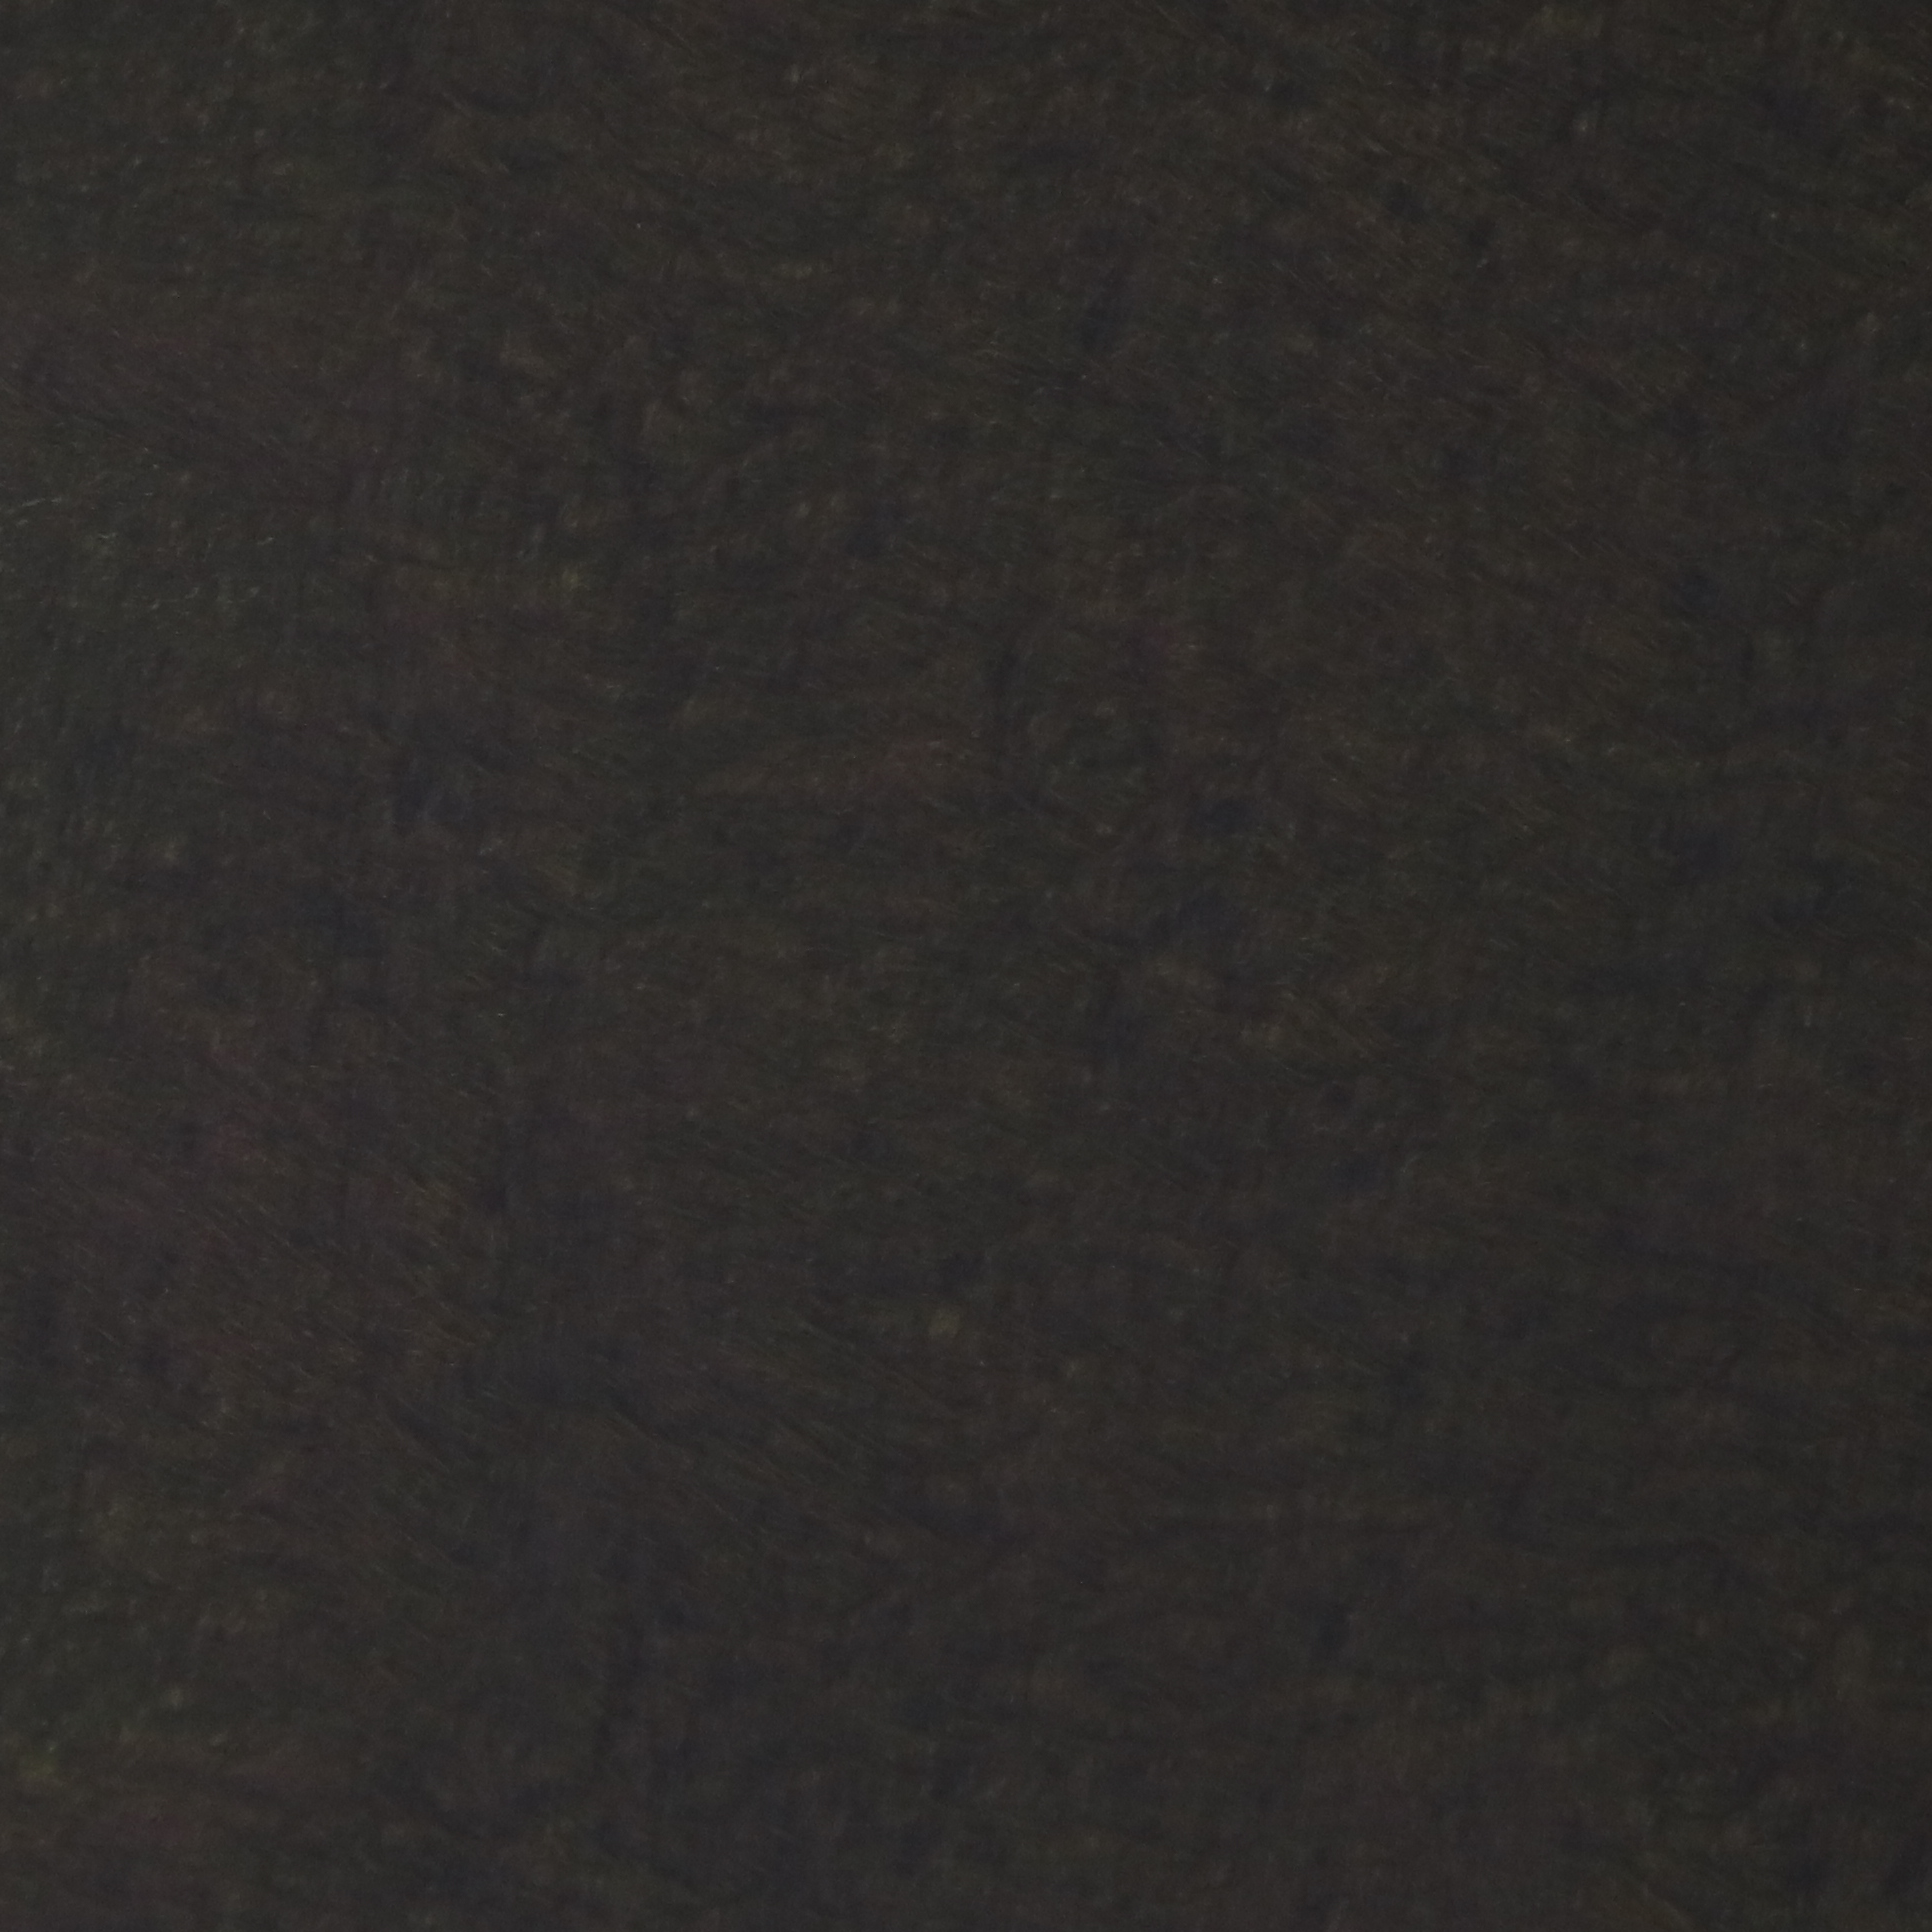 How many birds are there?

0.